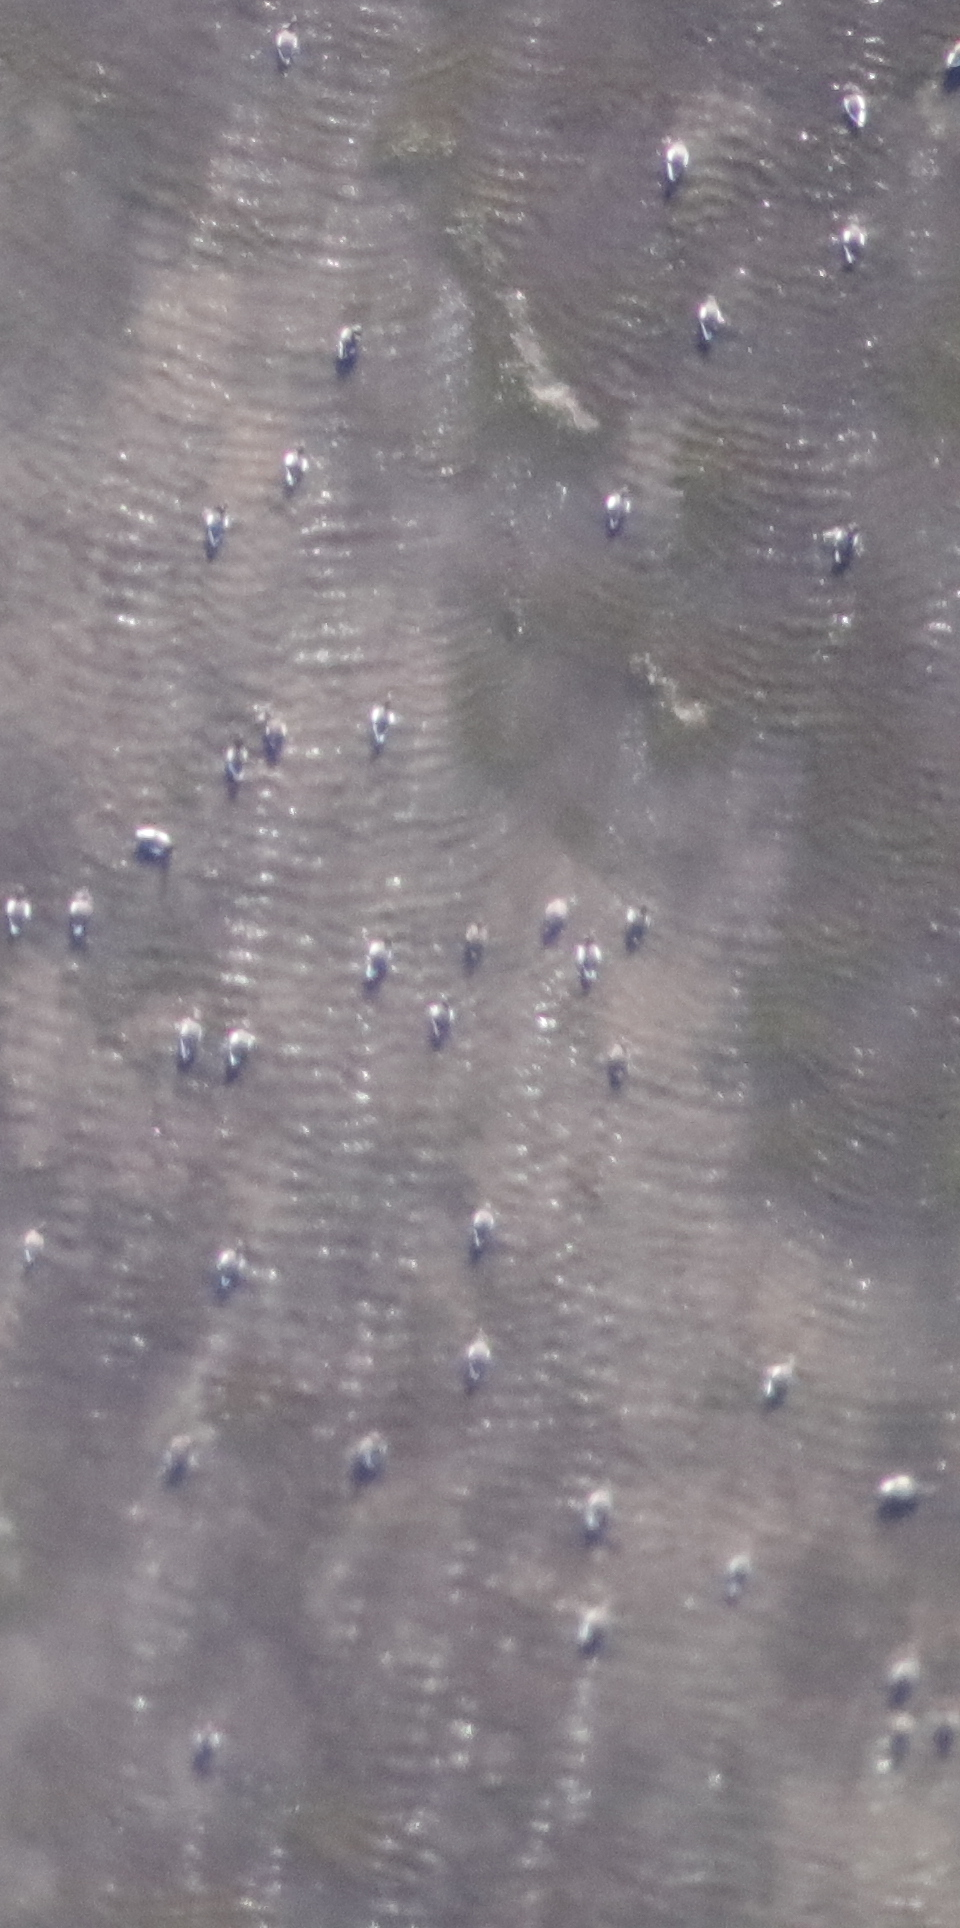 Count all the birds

40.